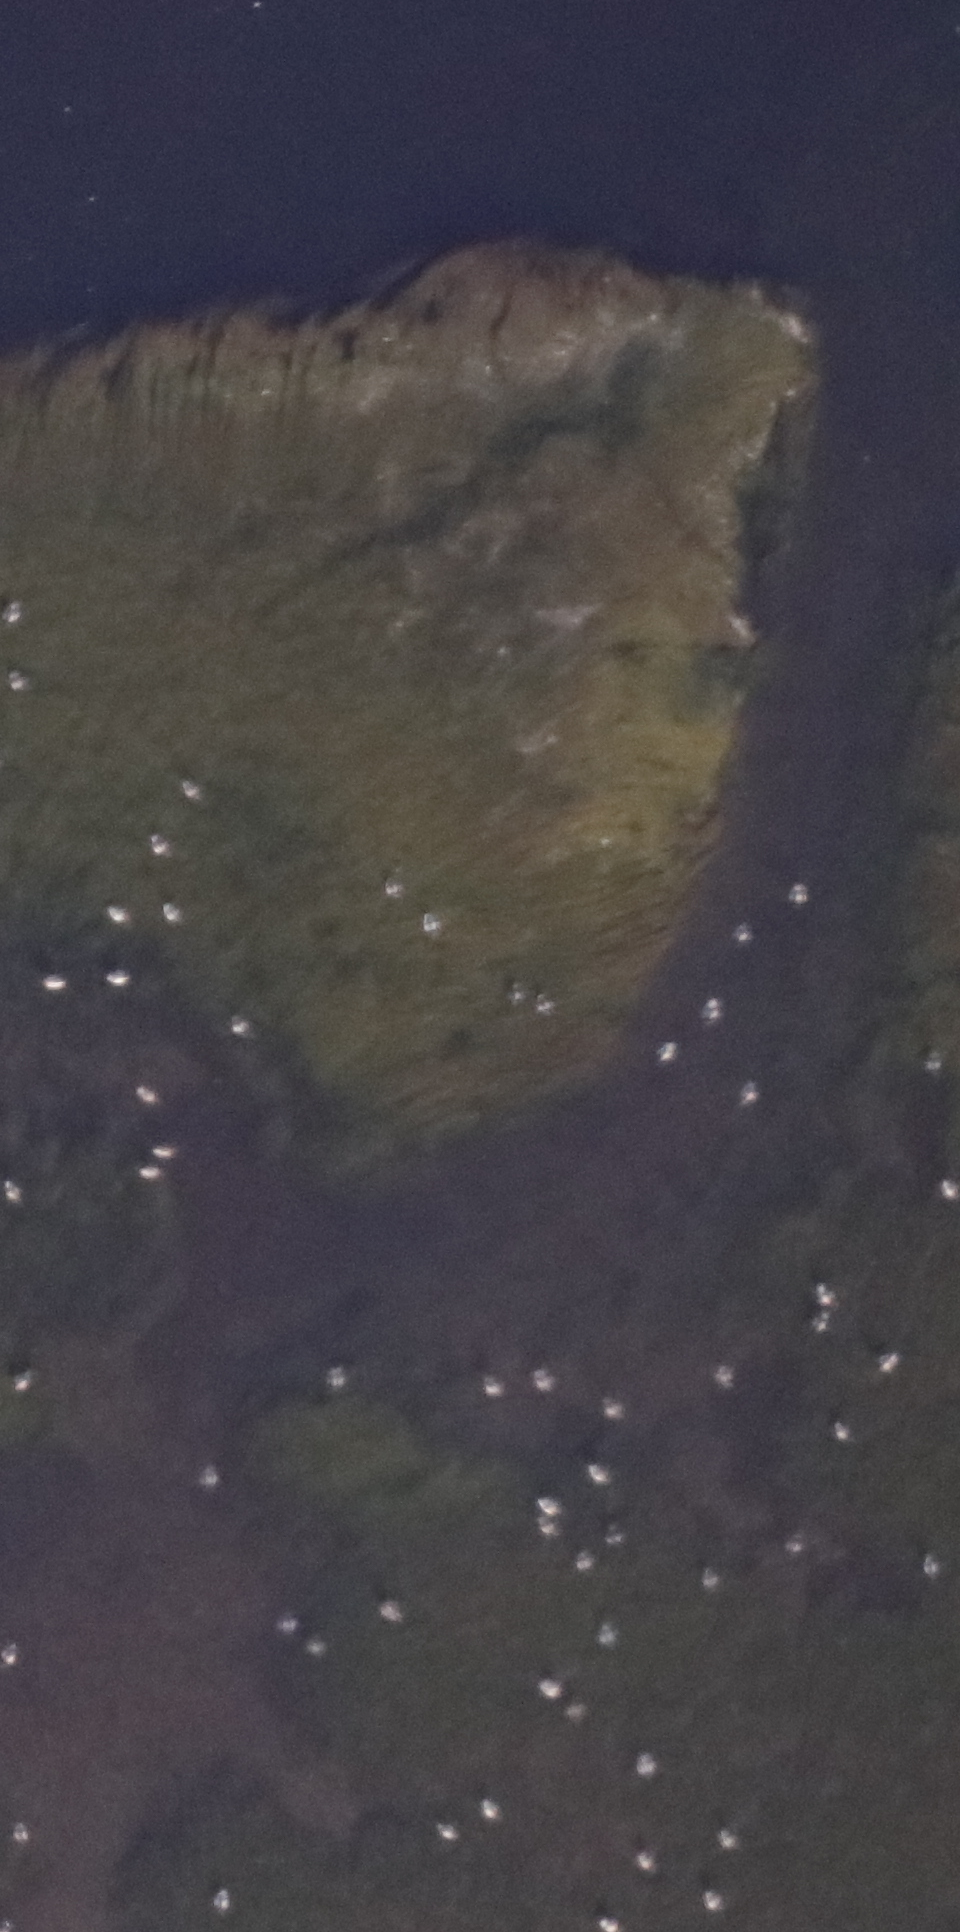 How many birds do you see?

60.